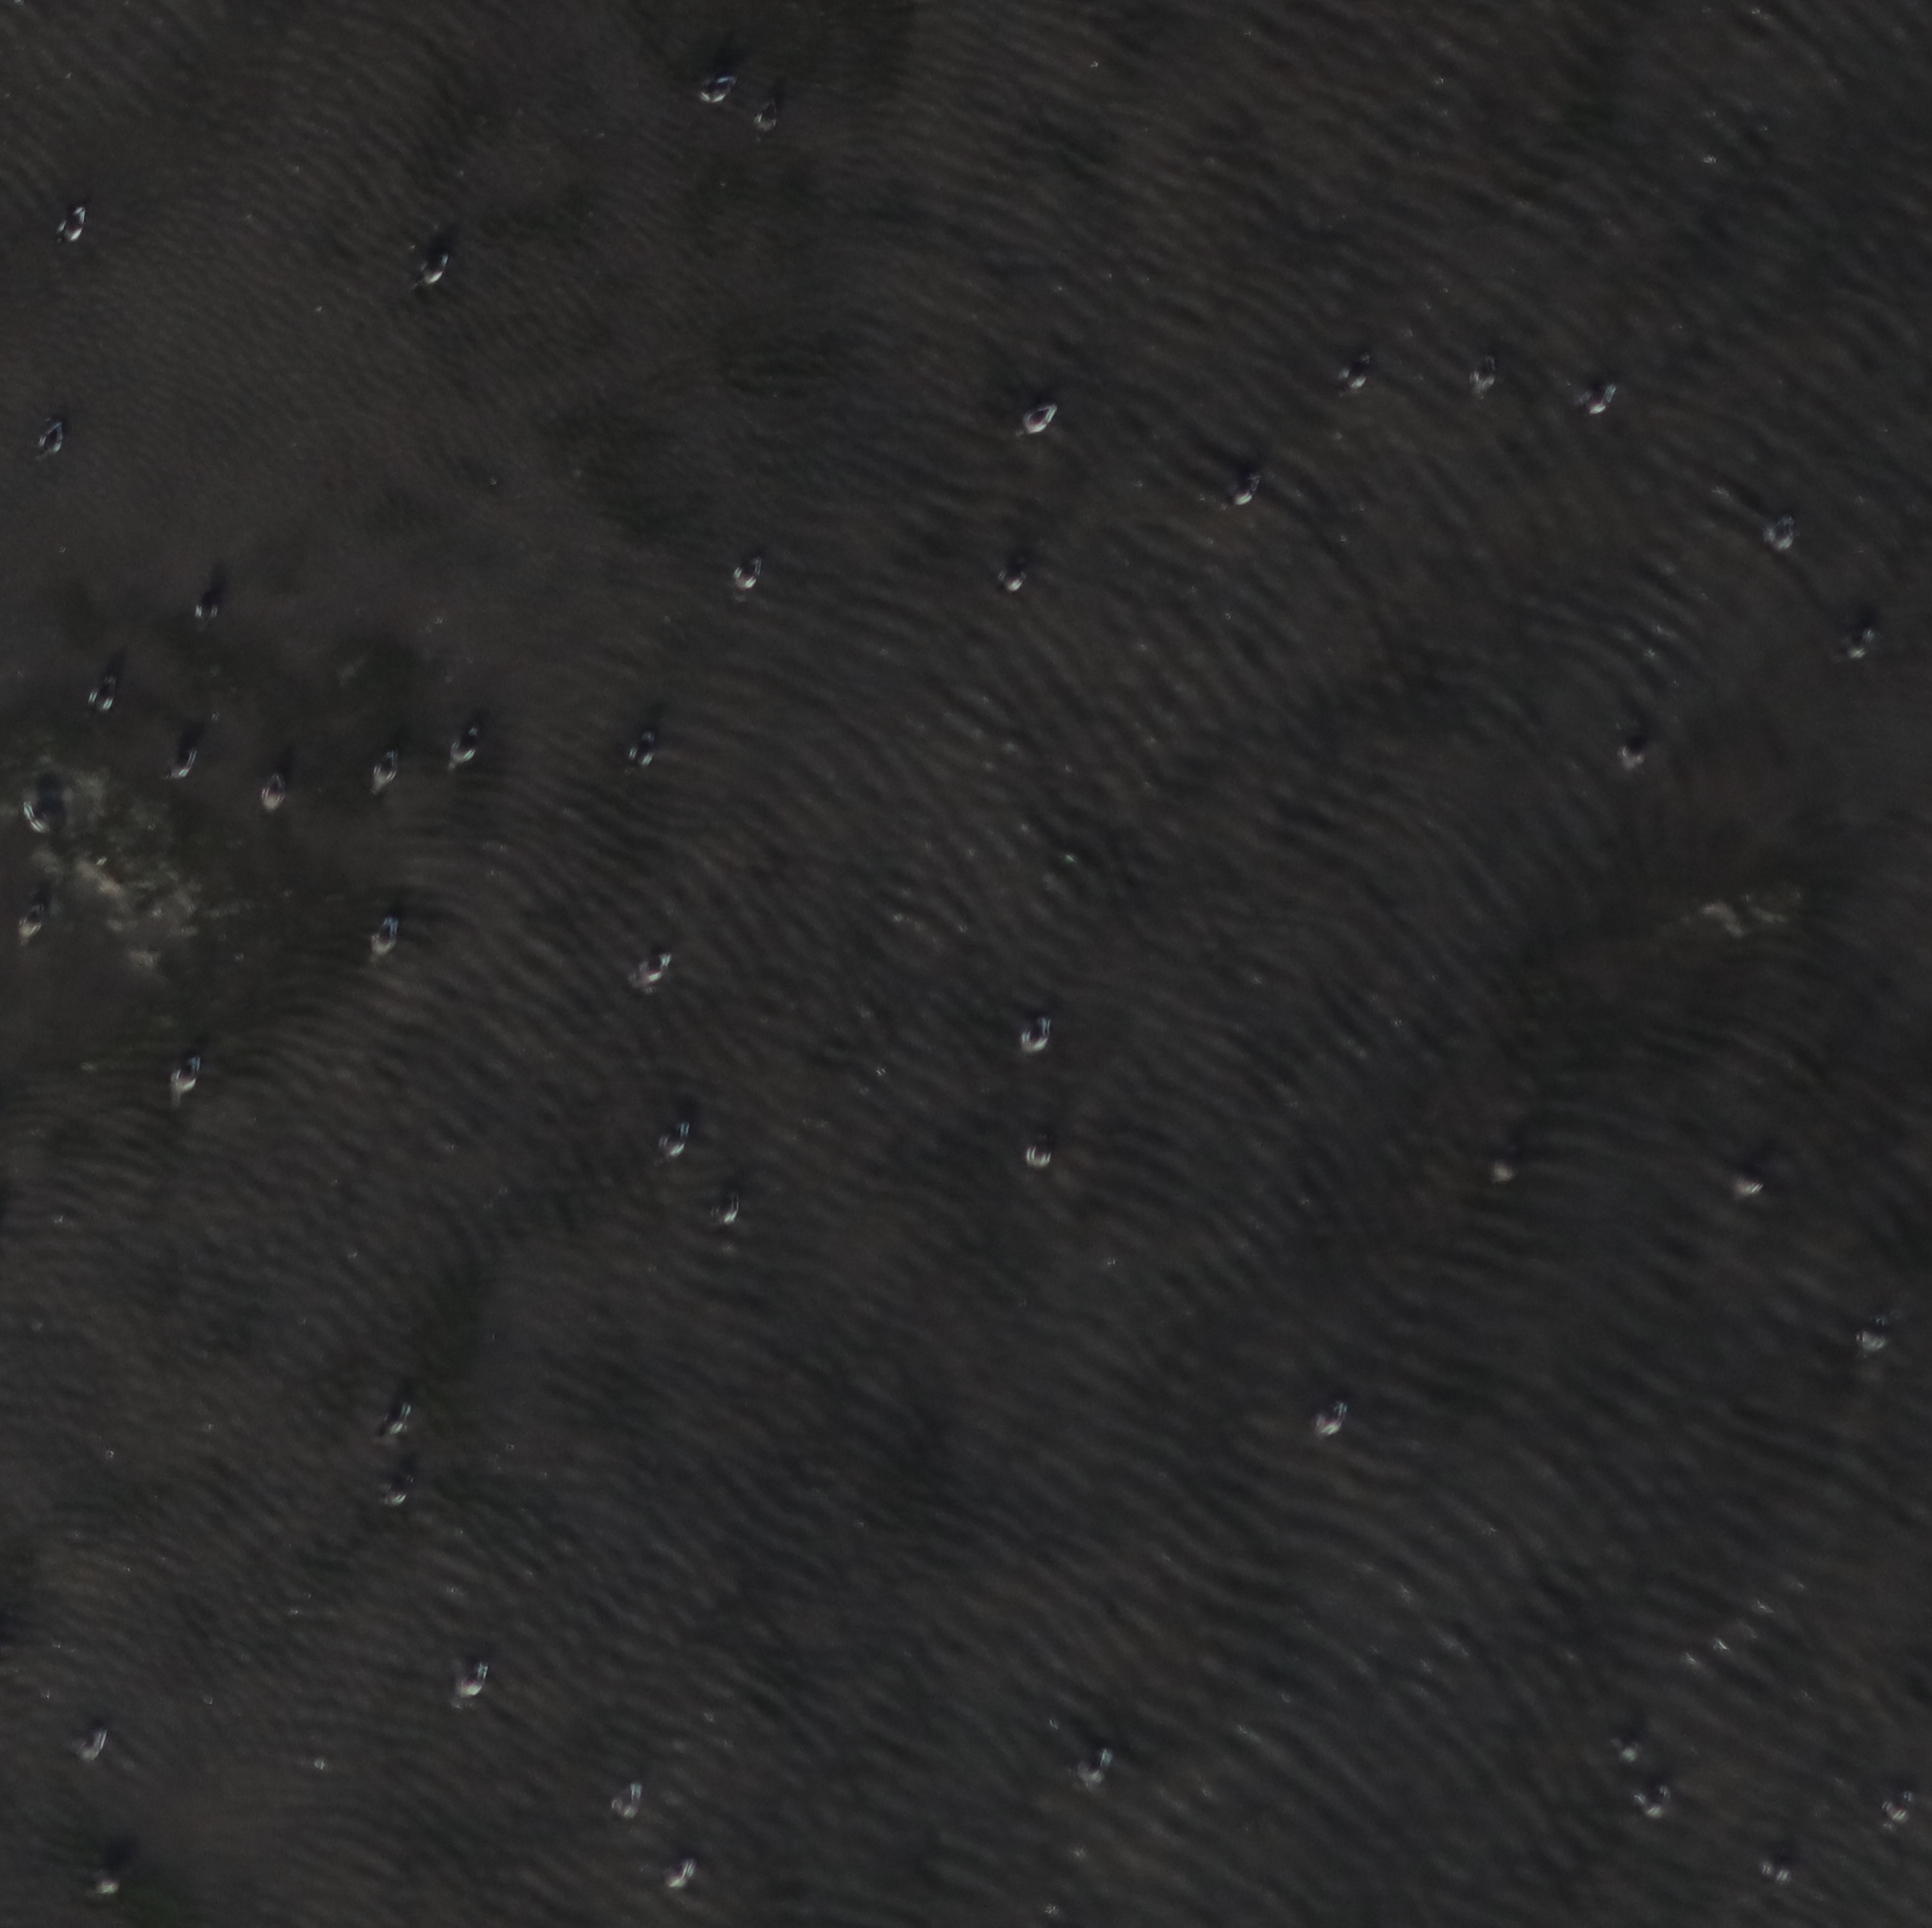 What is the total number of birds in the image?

47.